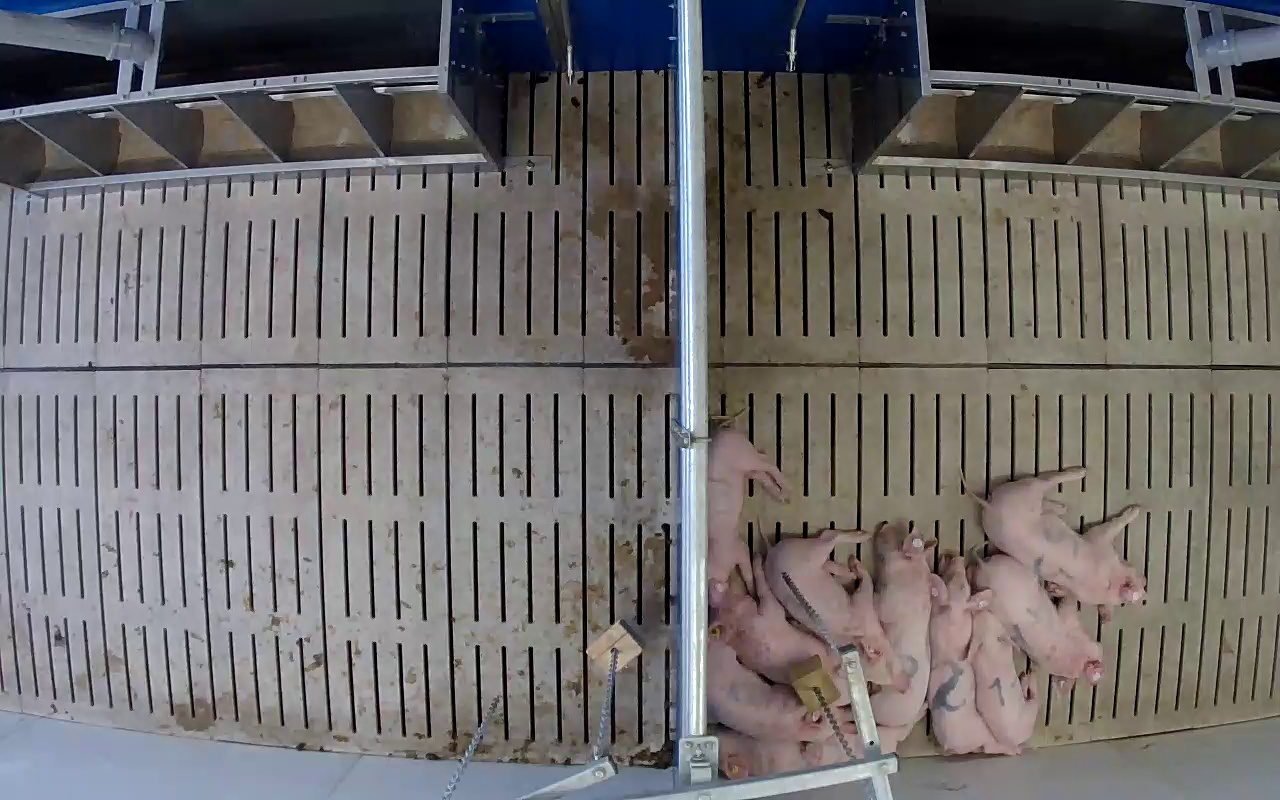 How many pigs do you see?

10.